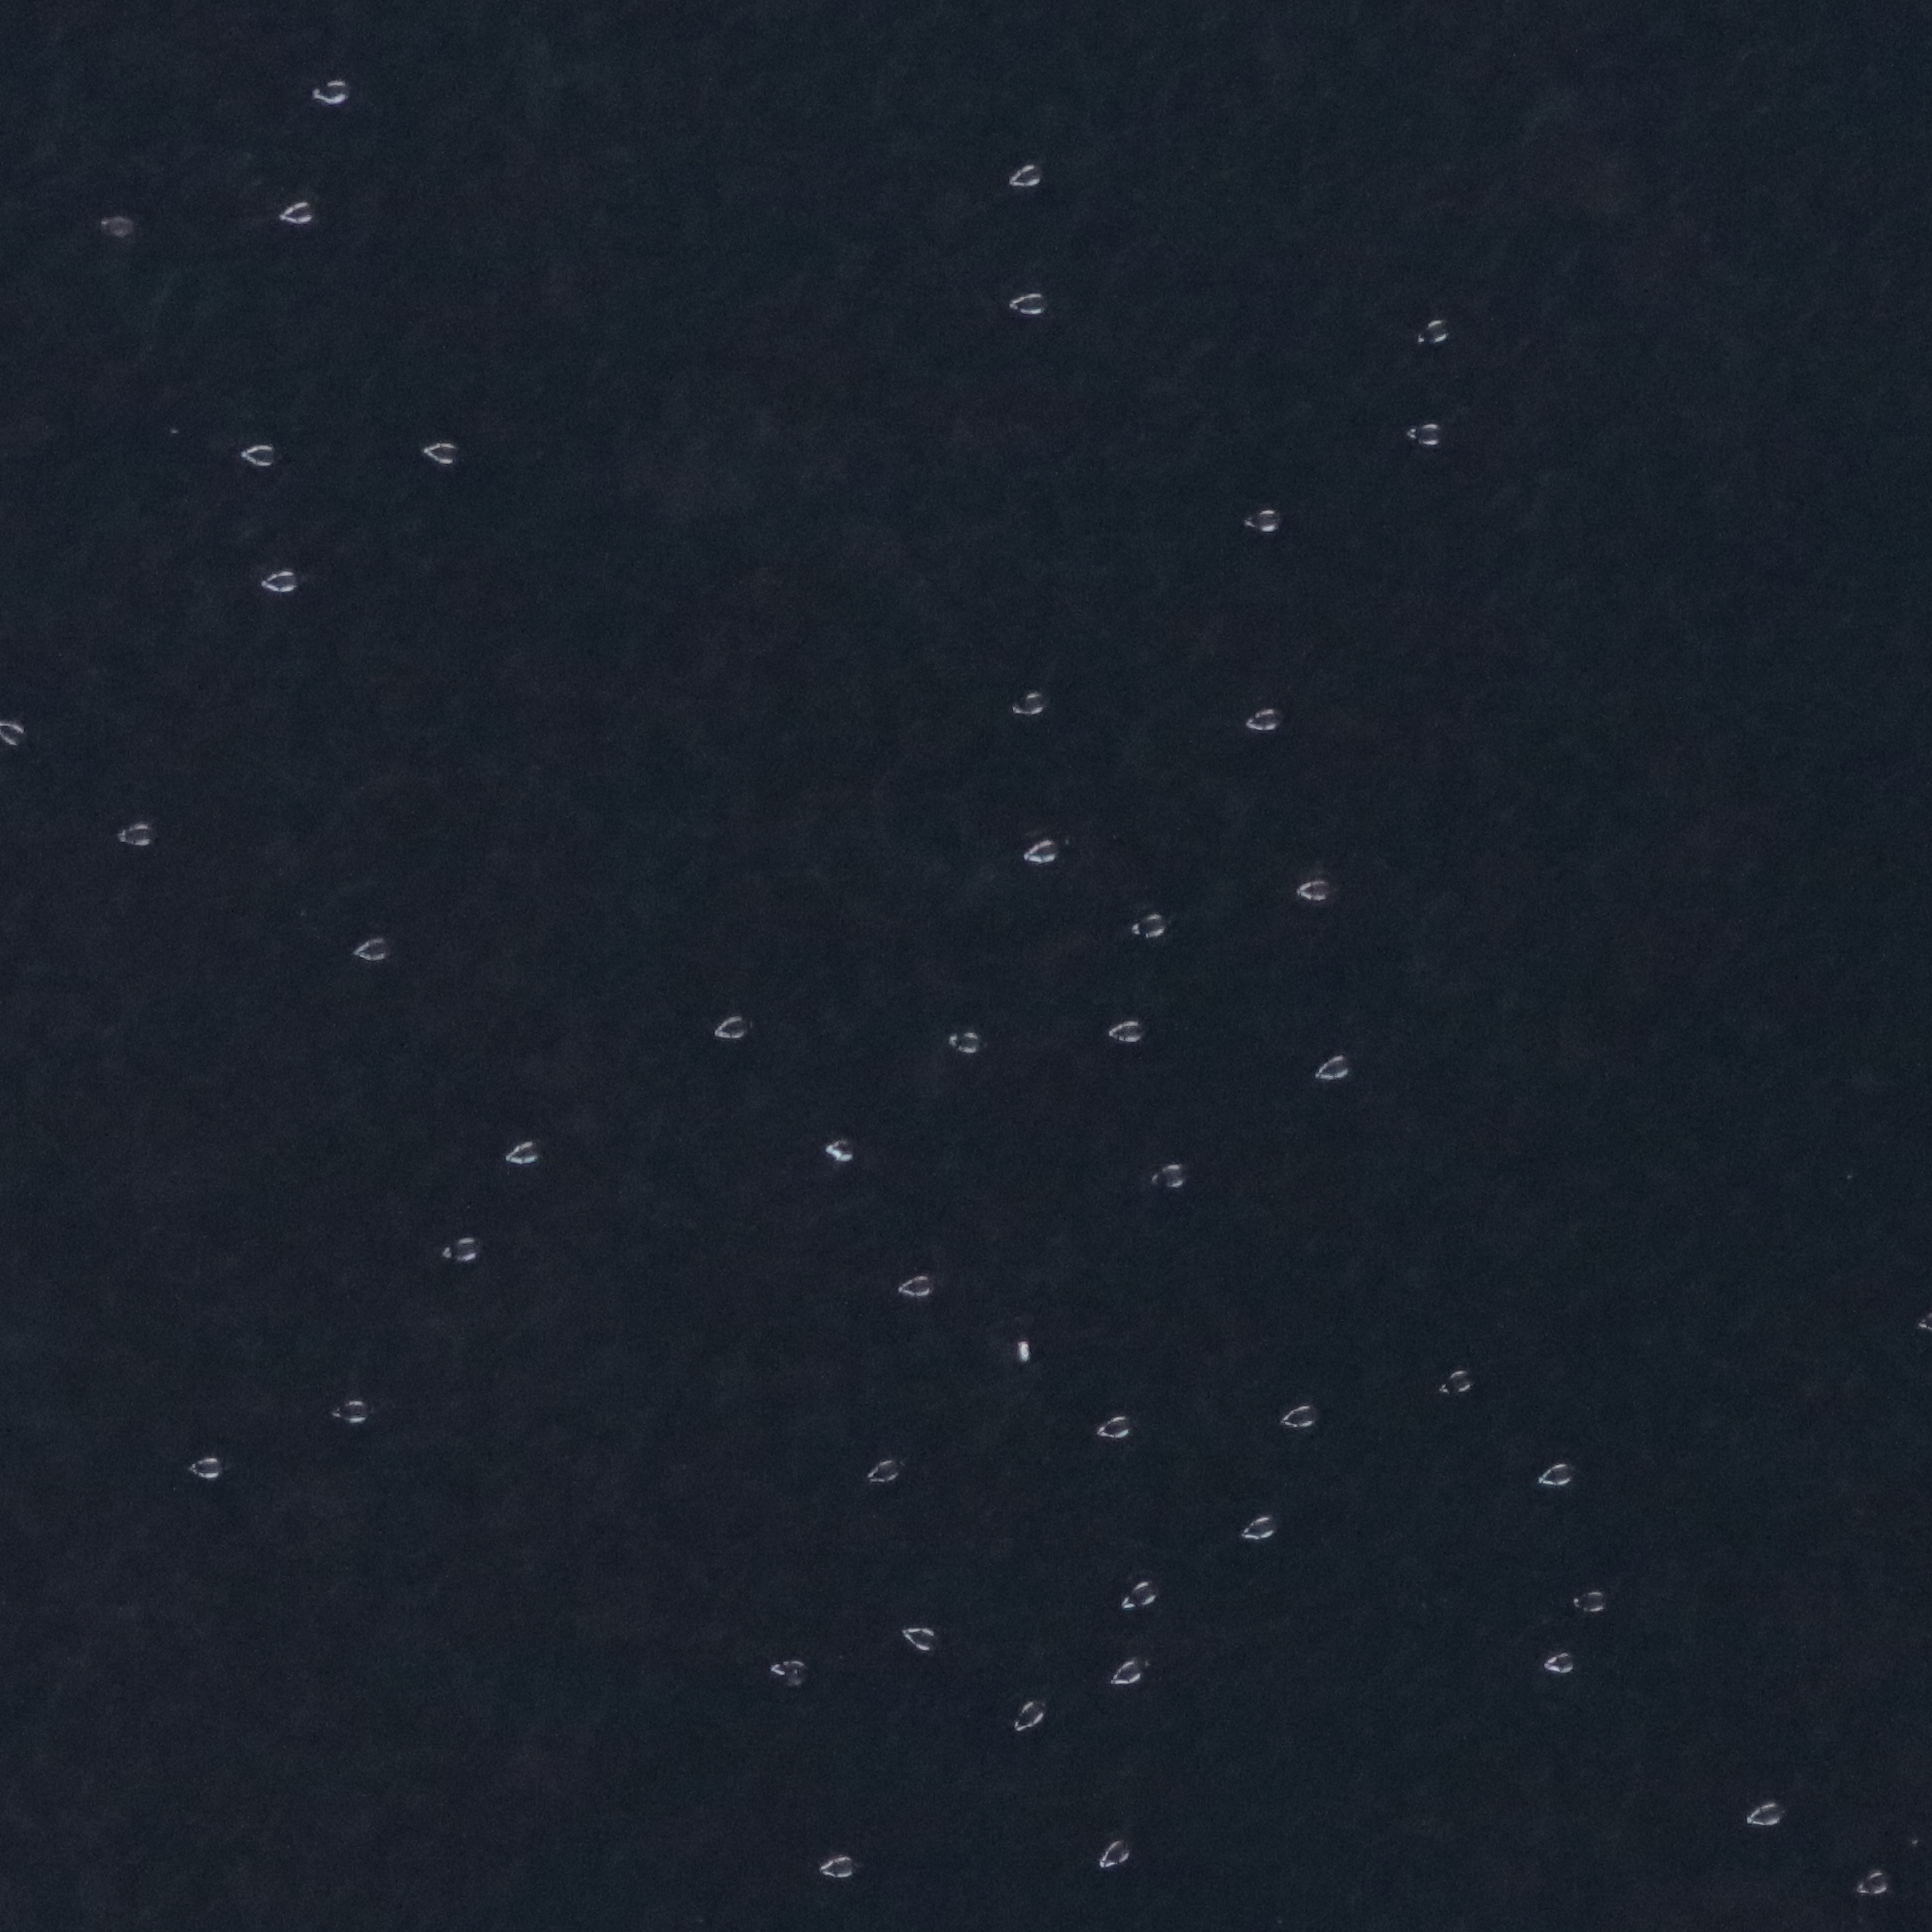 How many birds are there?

48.